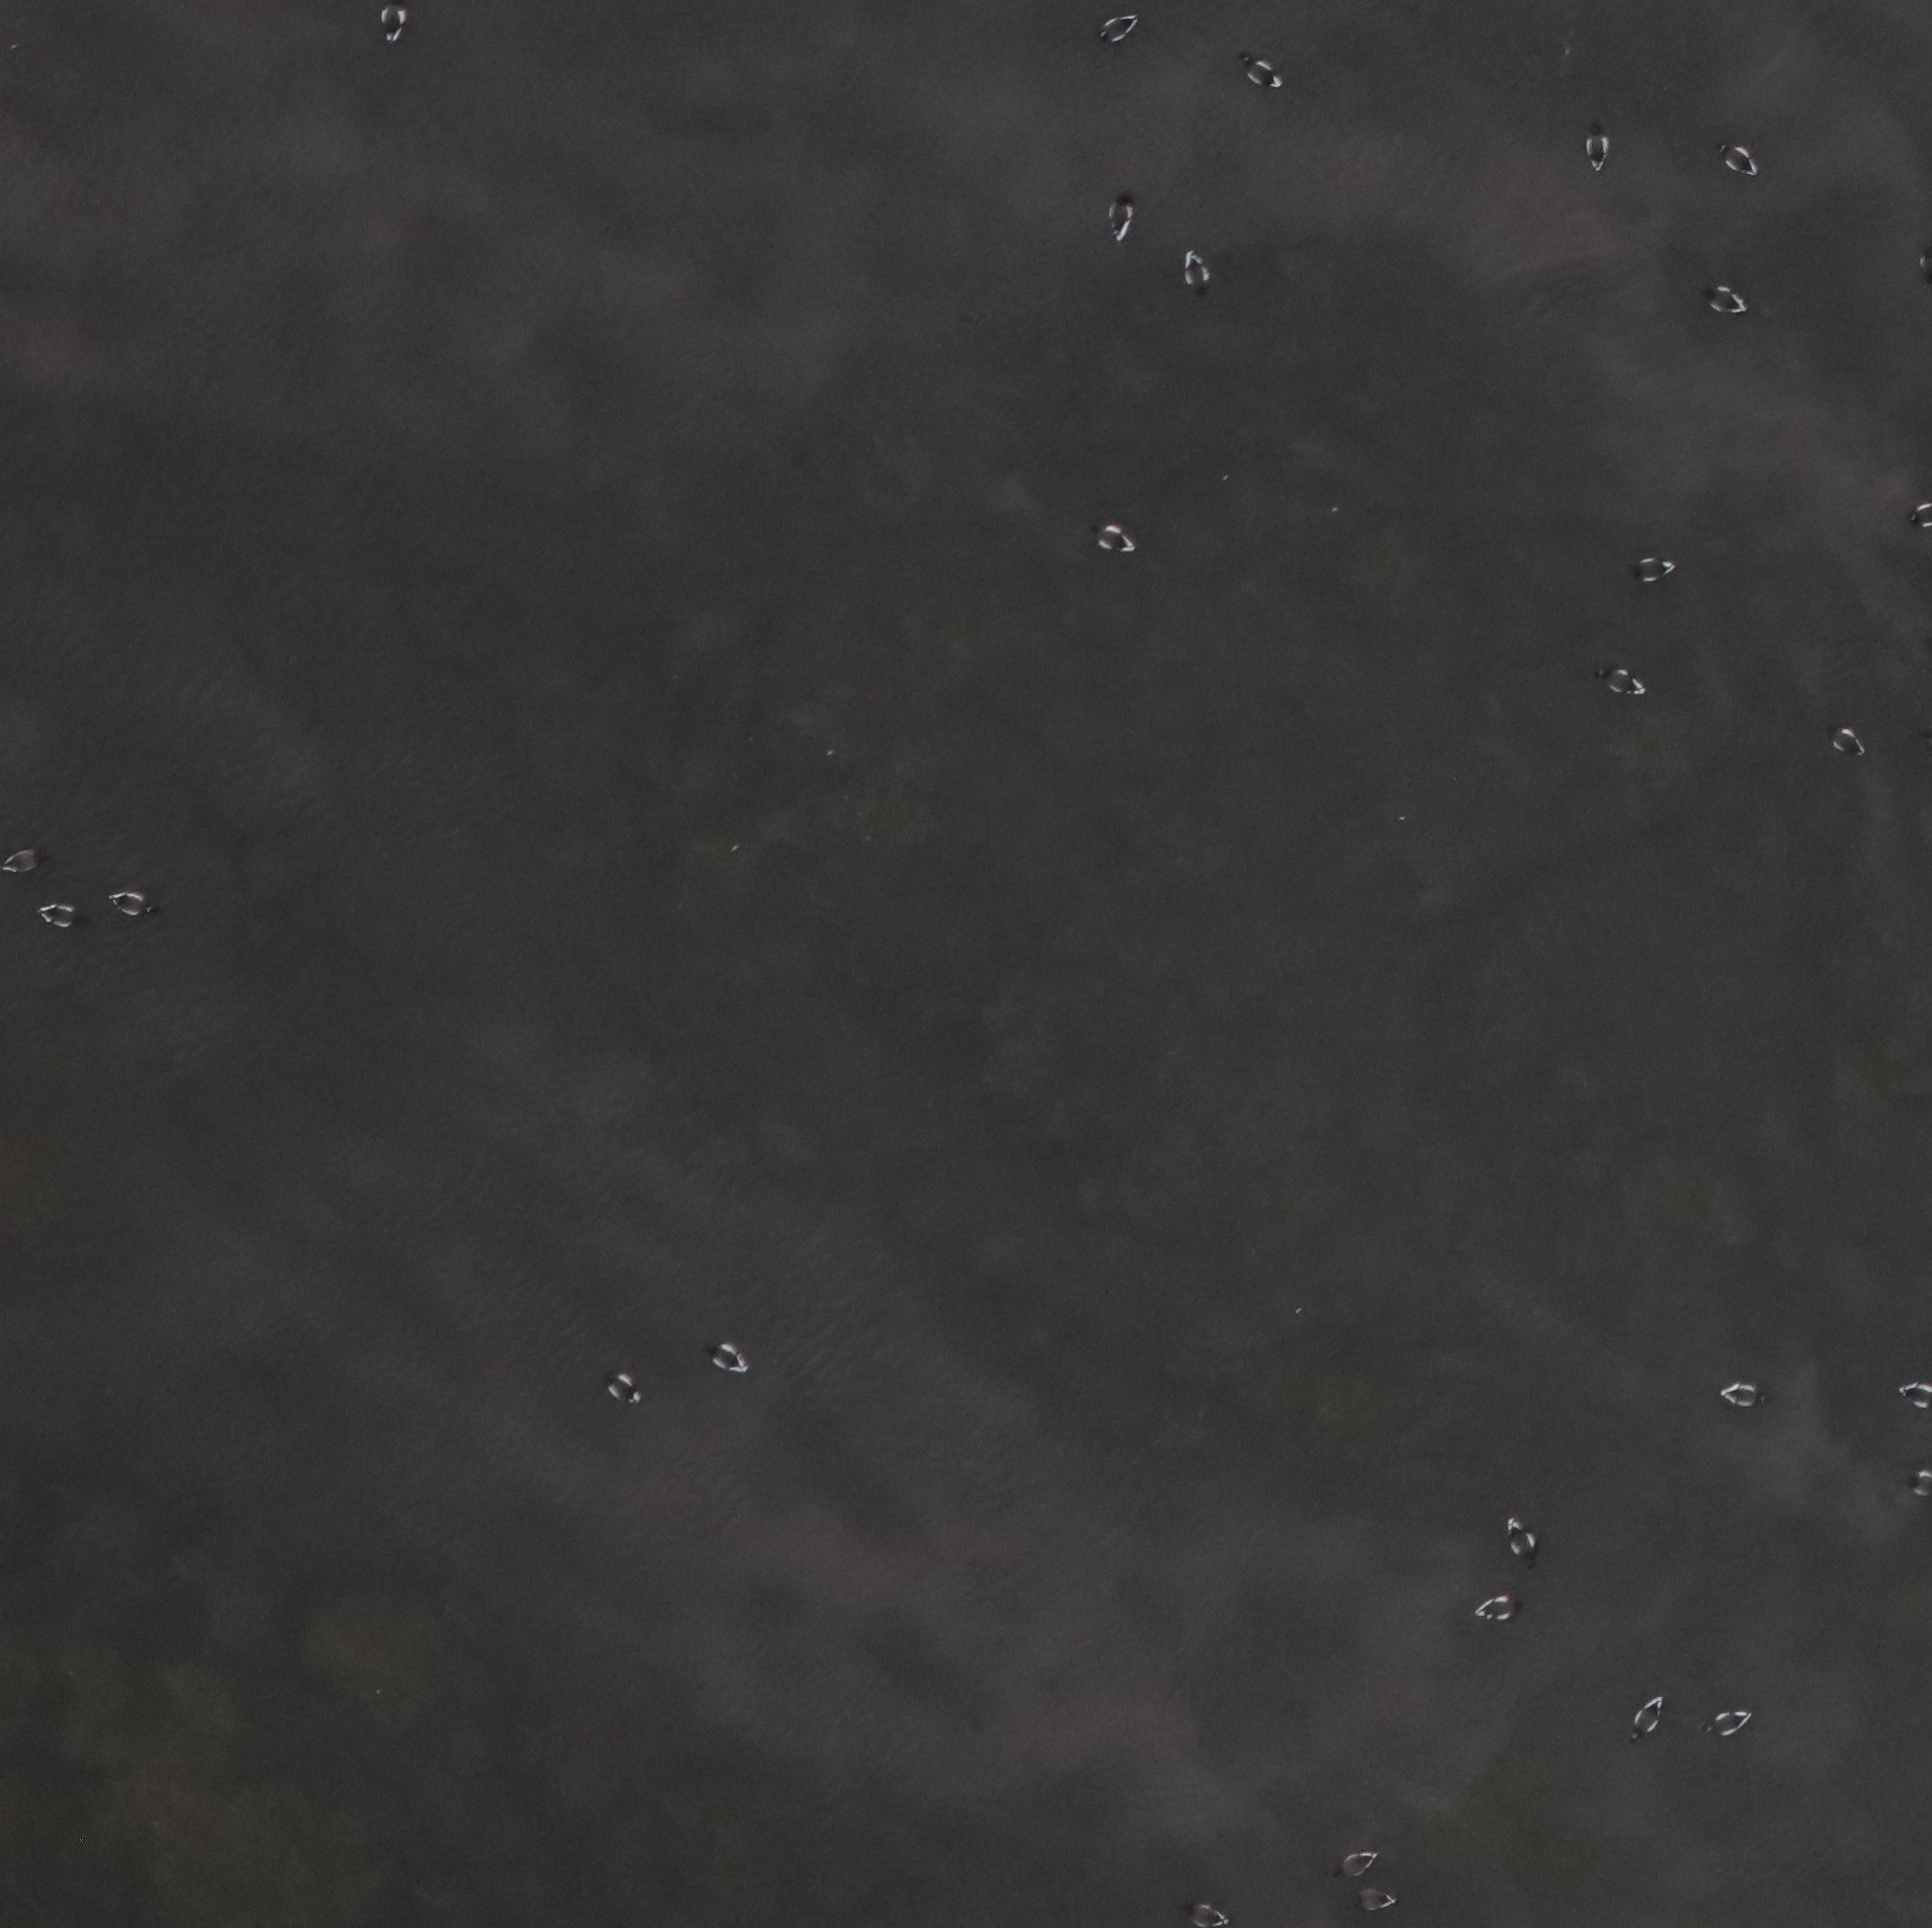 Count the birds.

28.